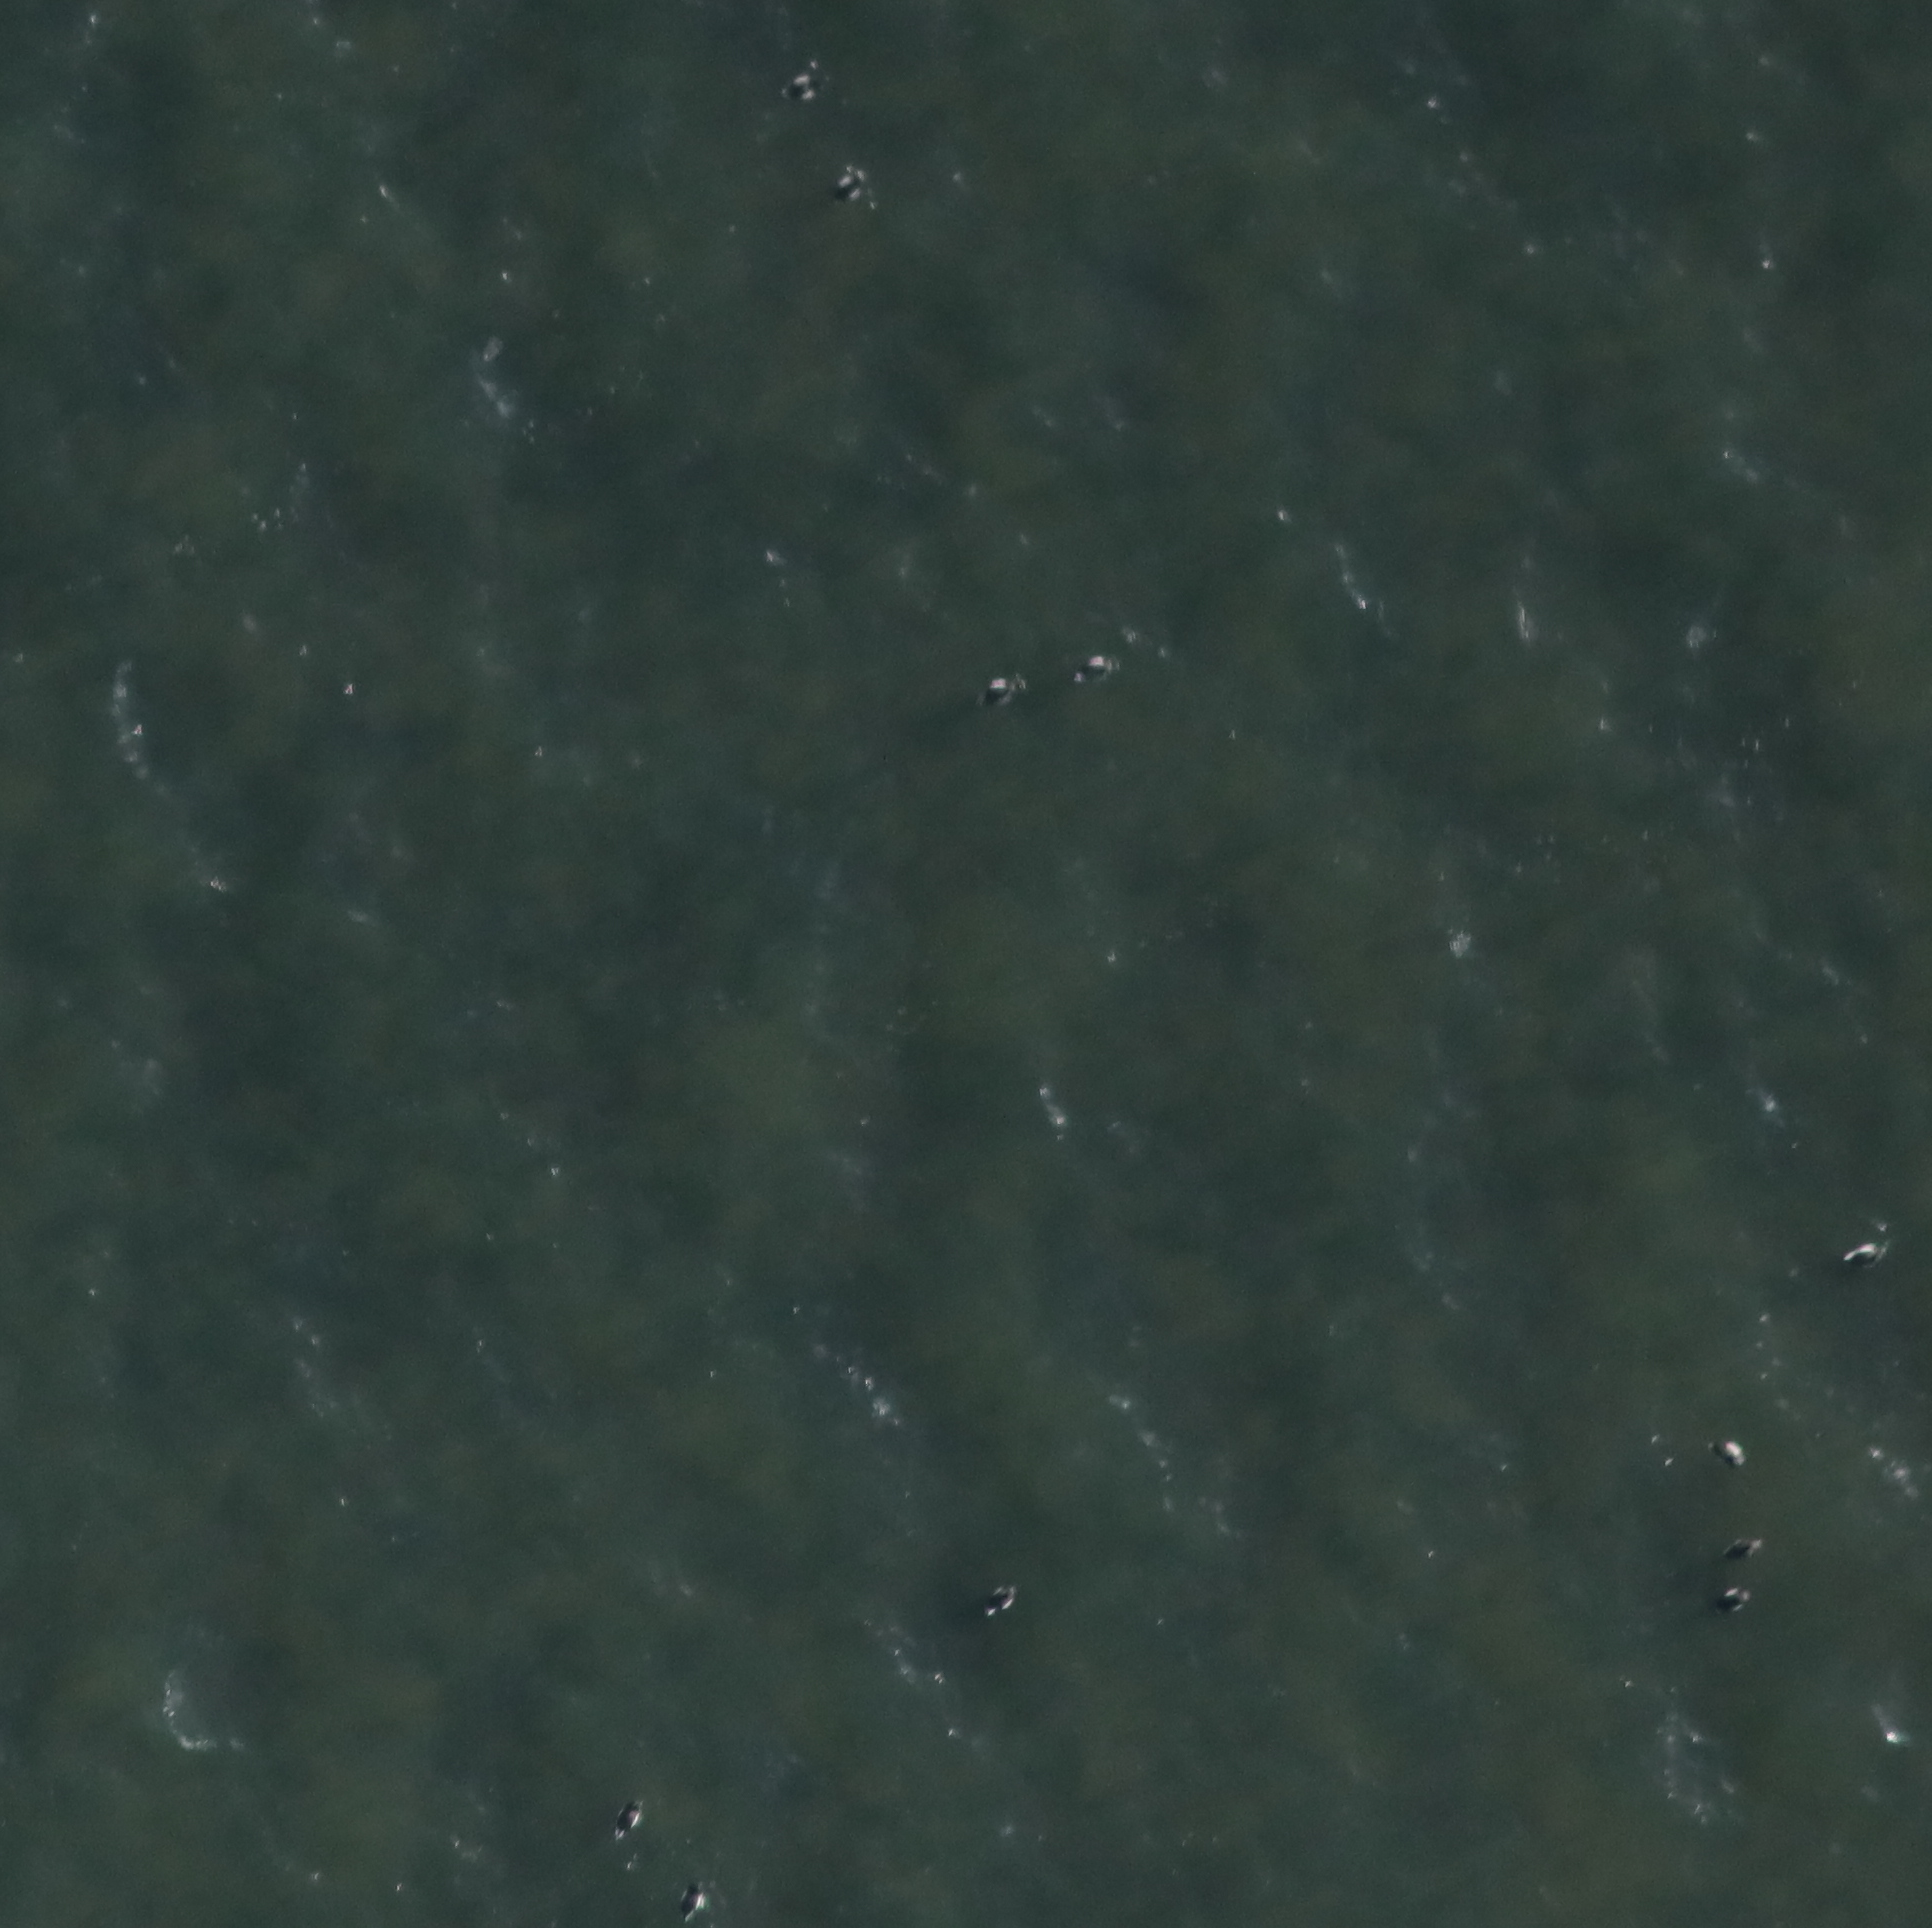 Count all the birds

11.